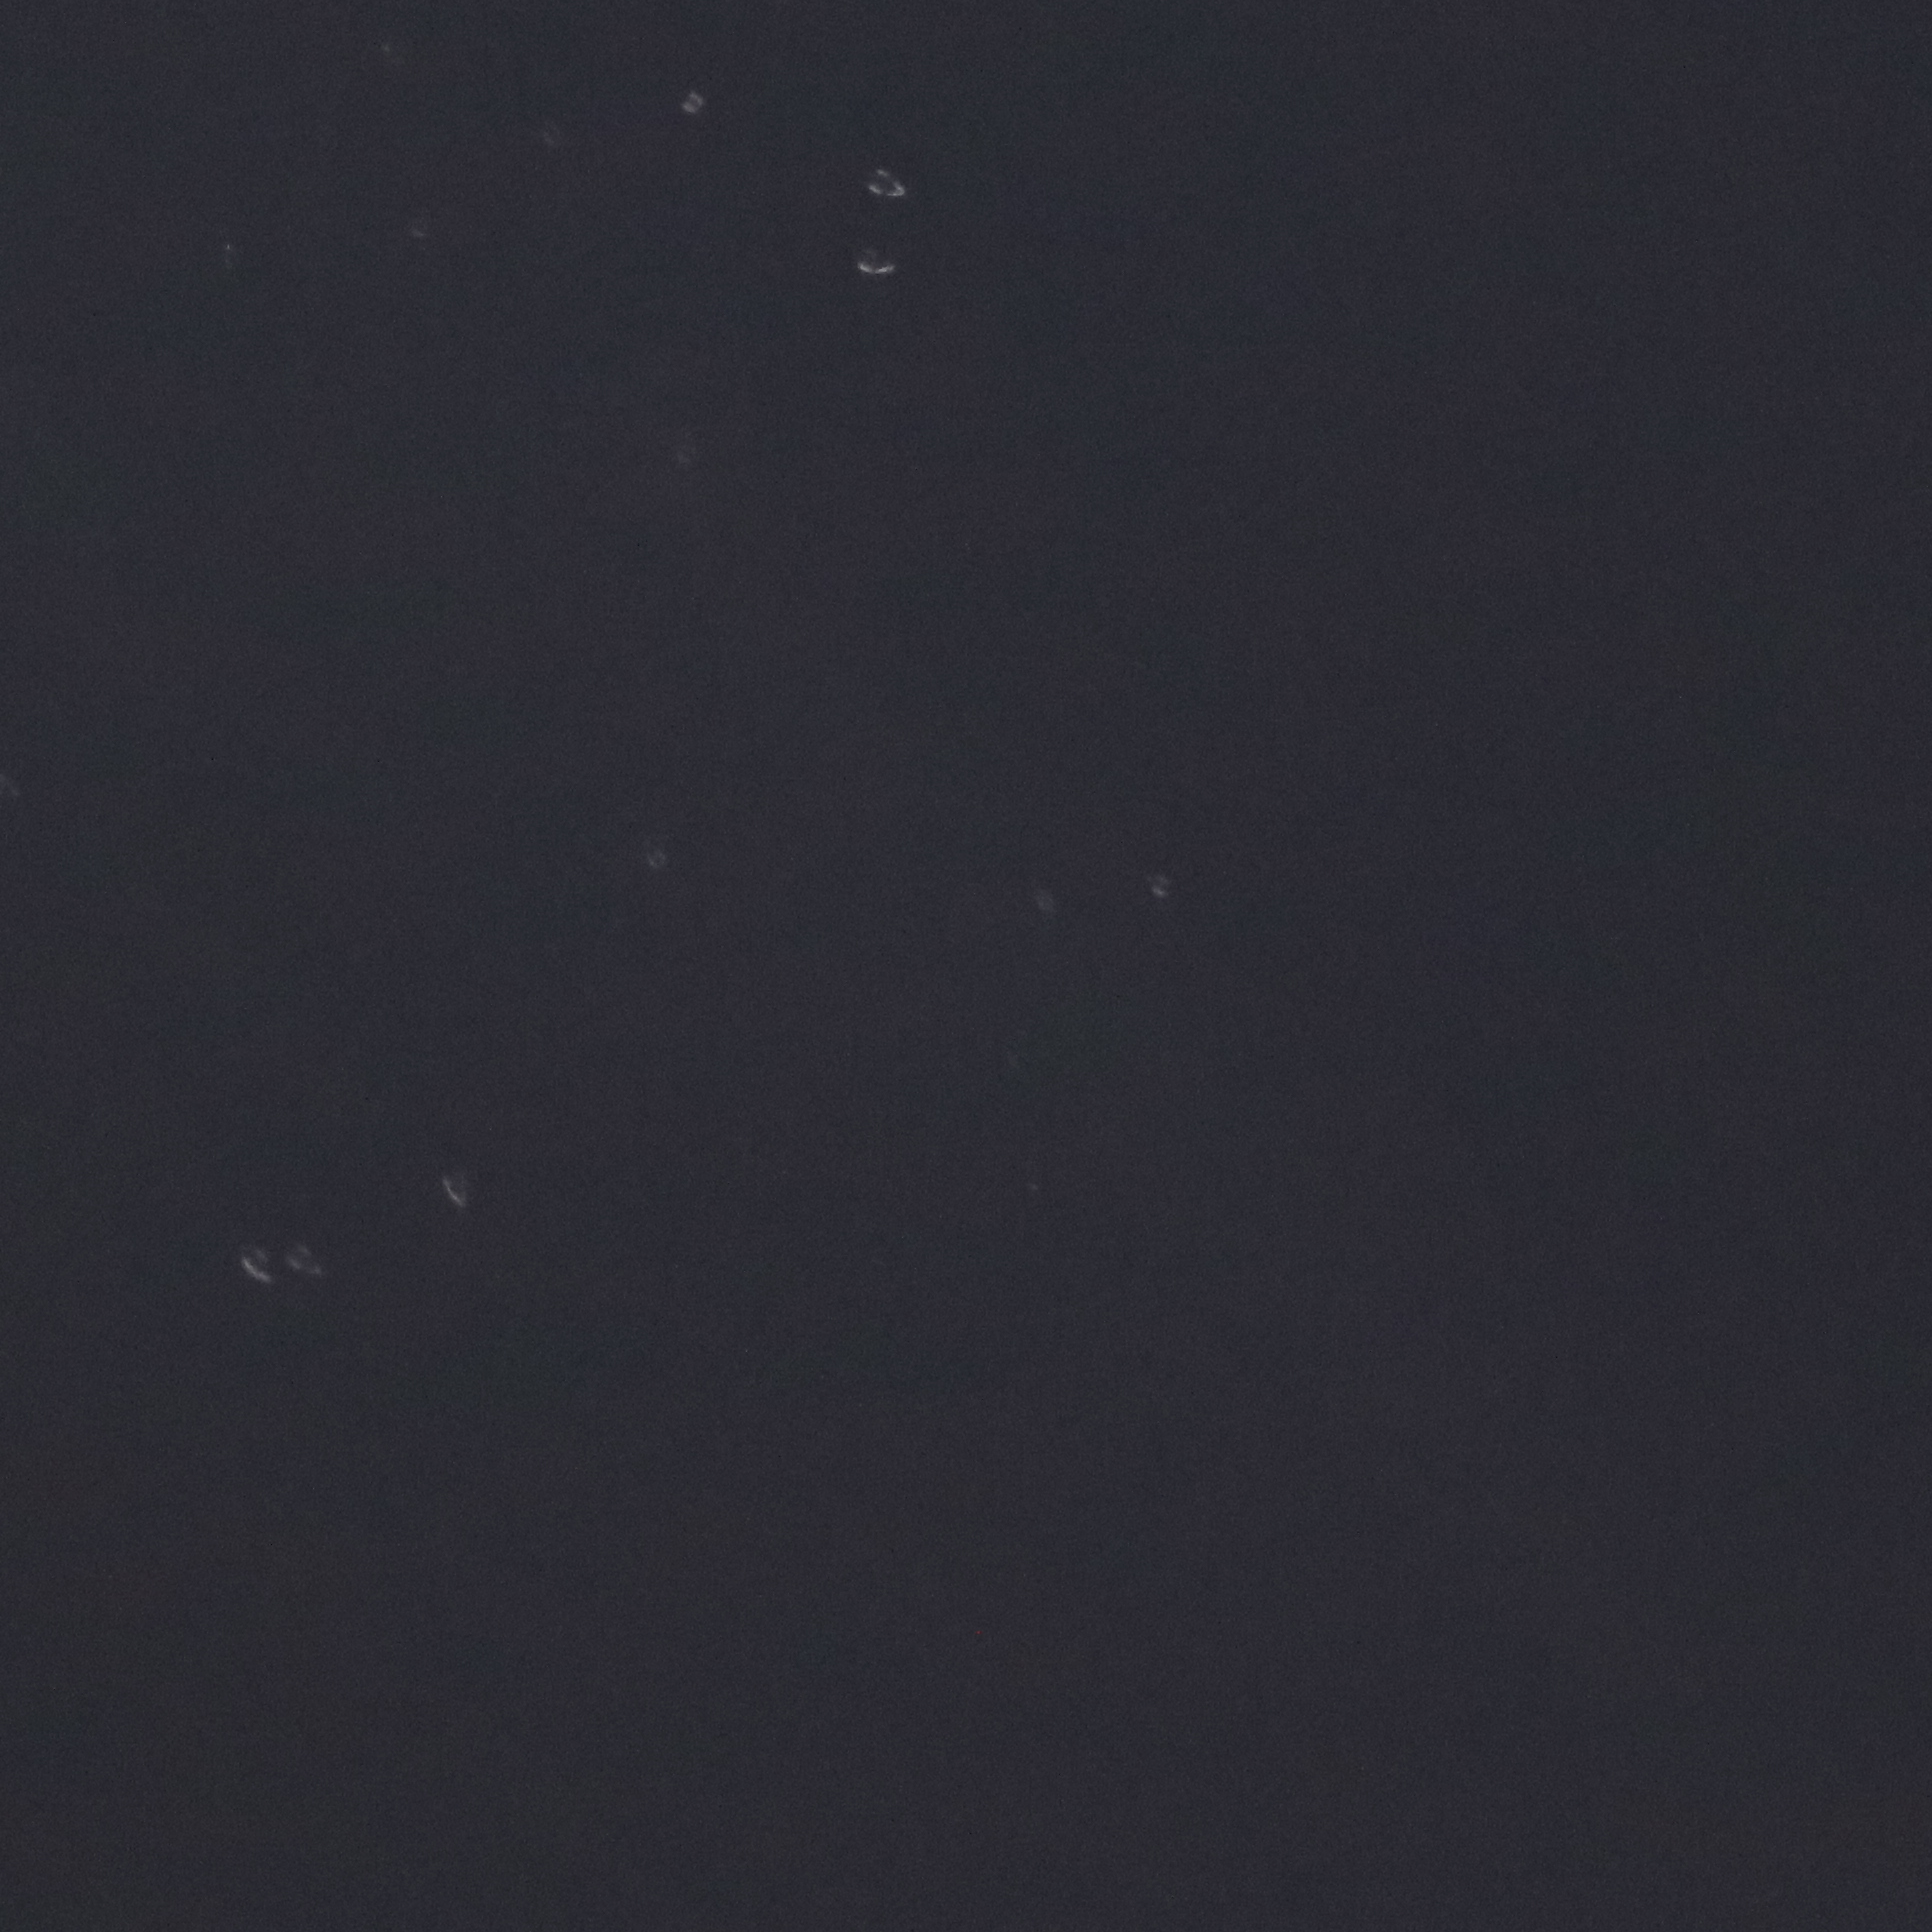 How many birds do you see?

13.